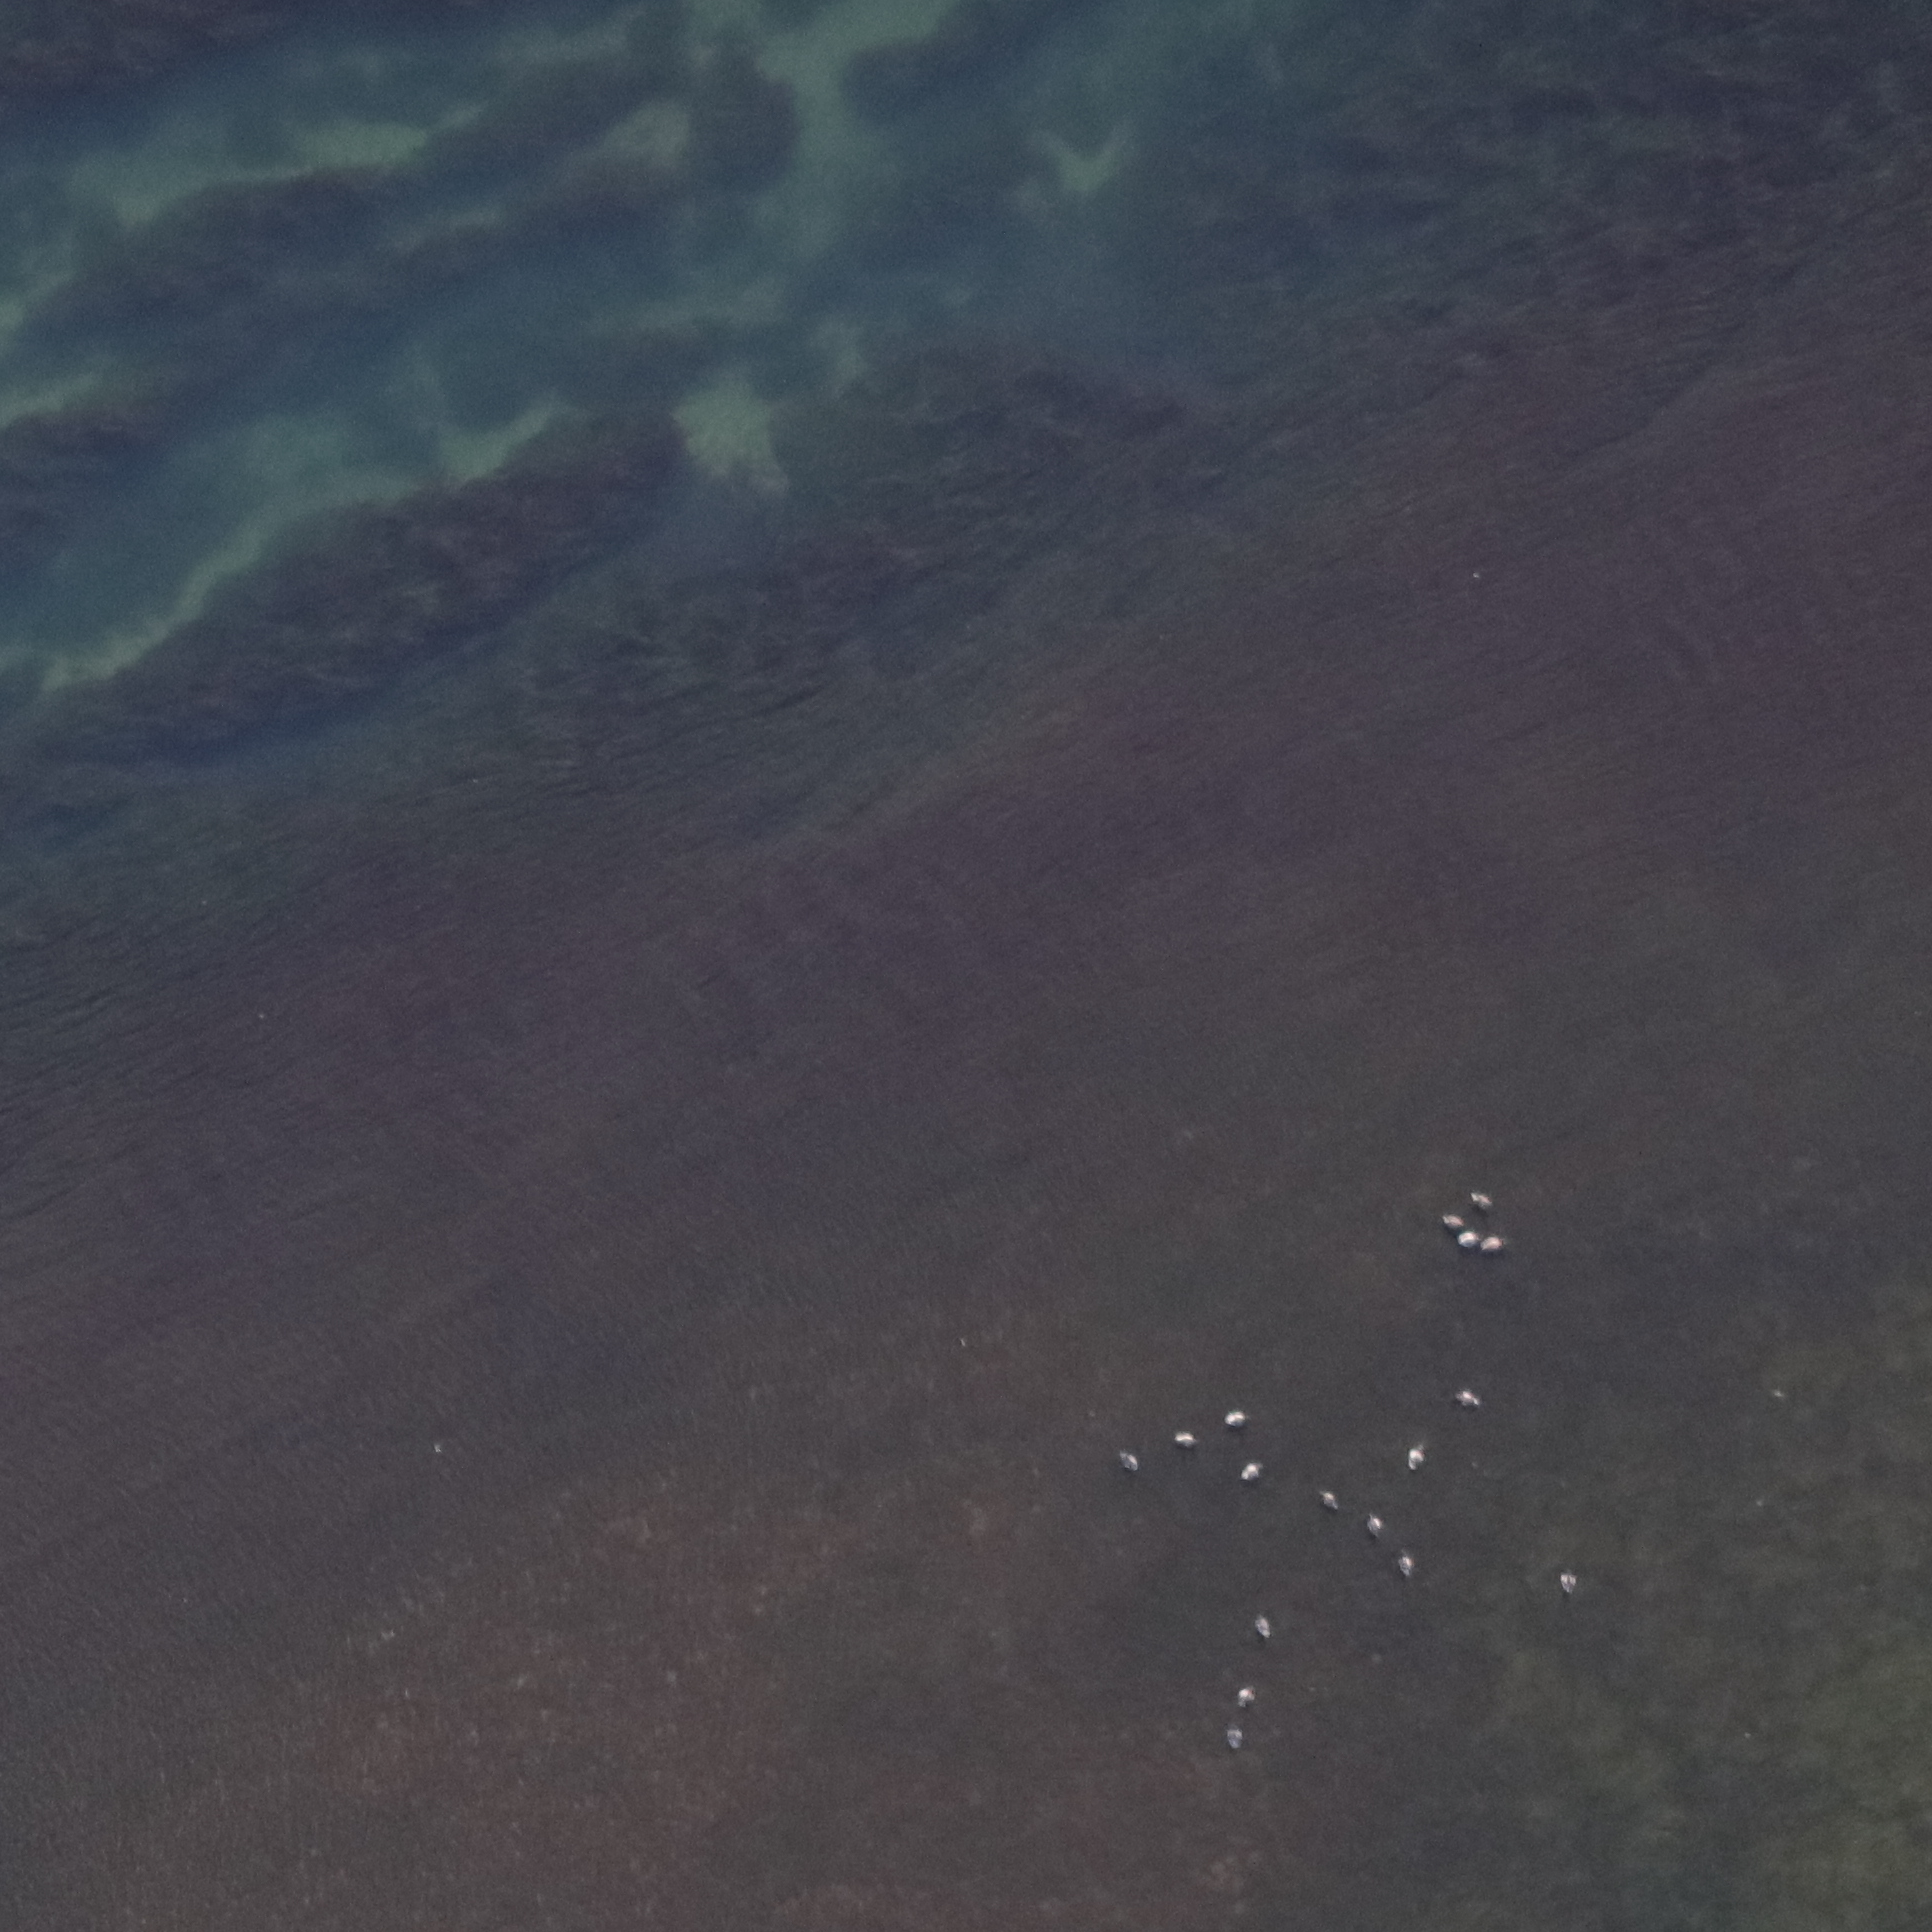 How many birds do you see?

17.